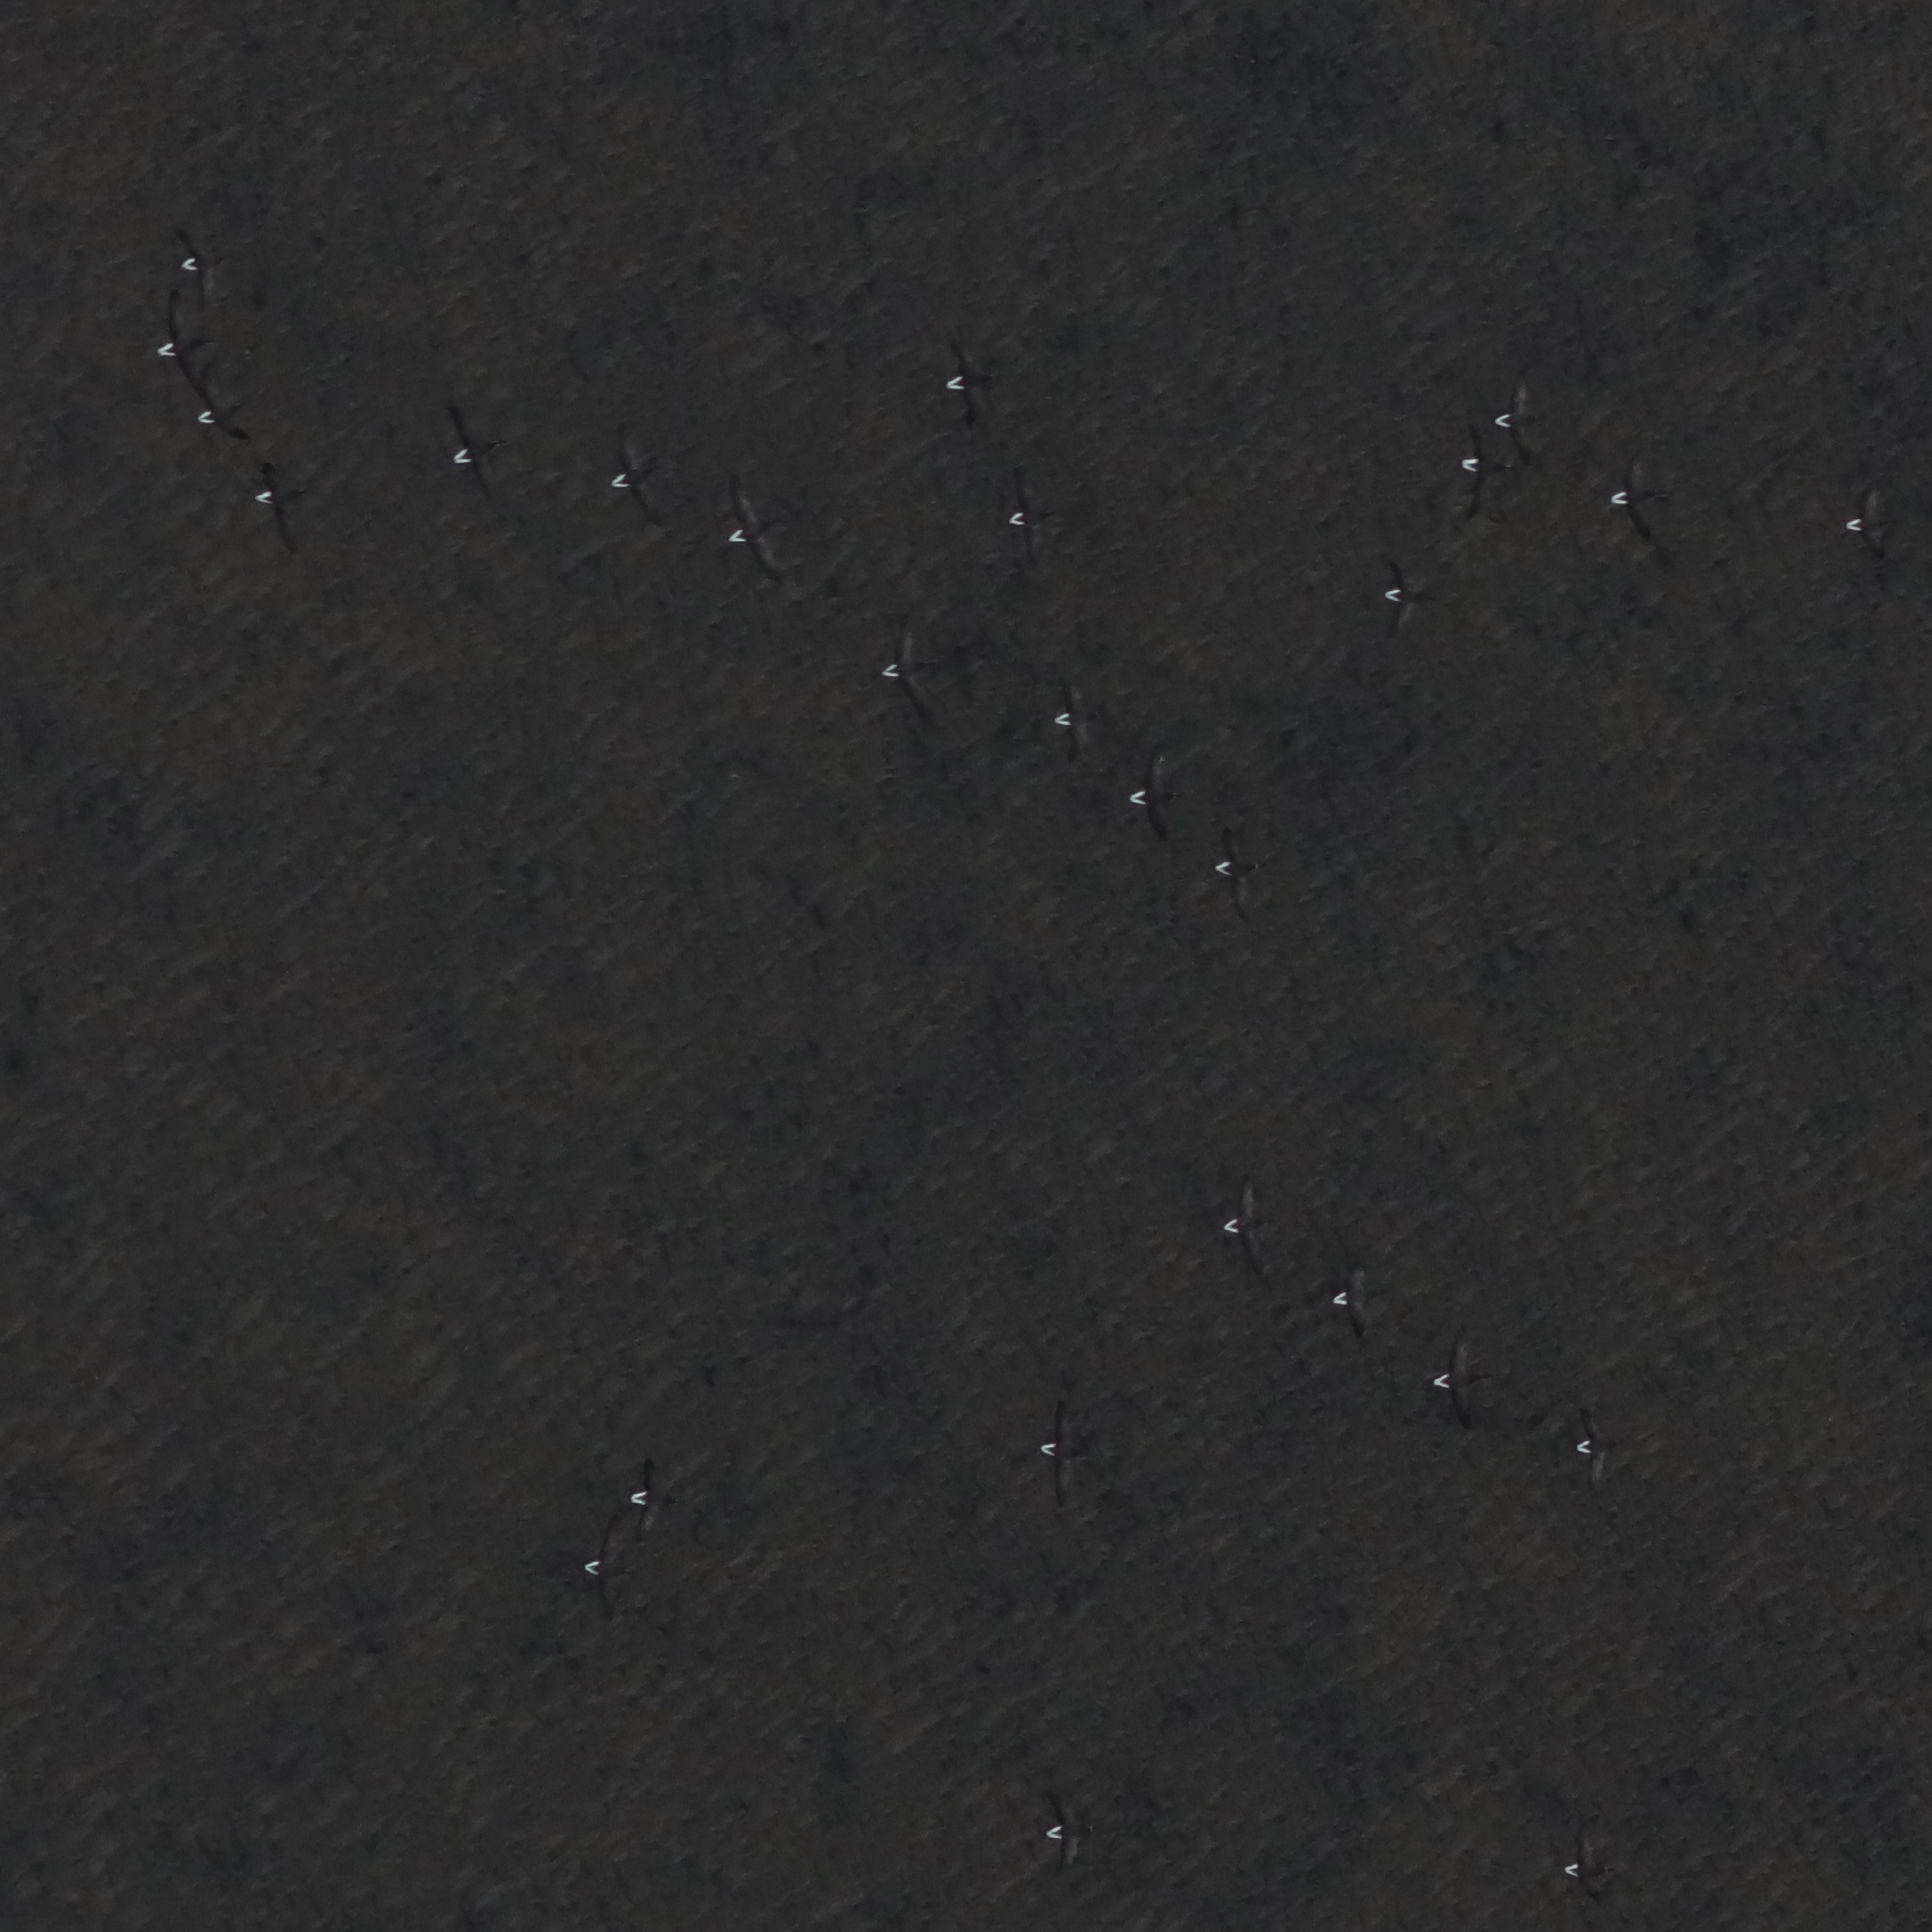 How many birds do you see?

27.